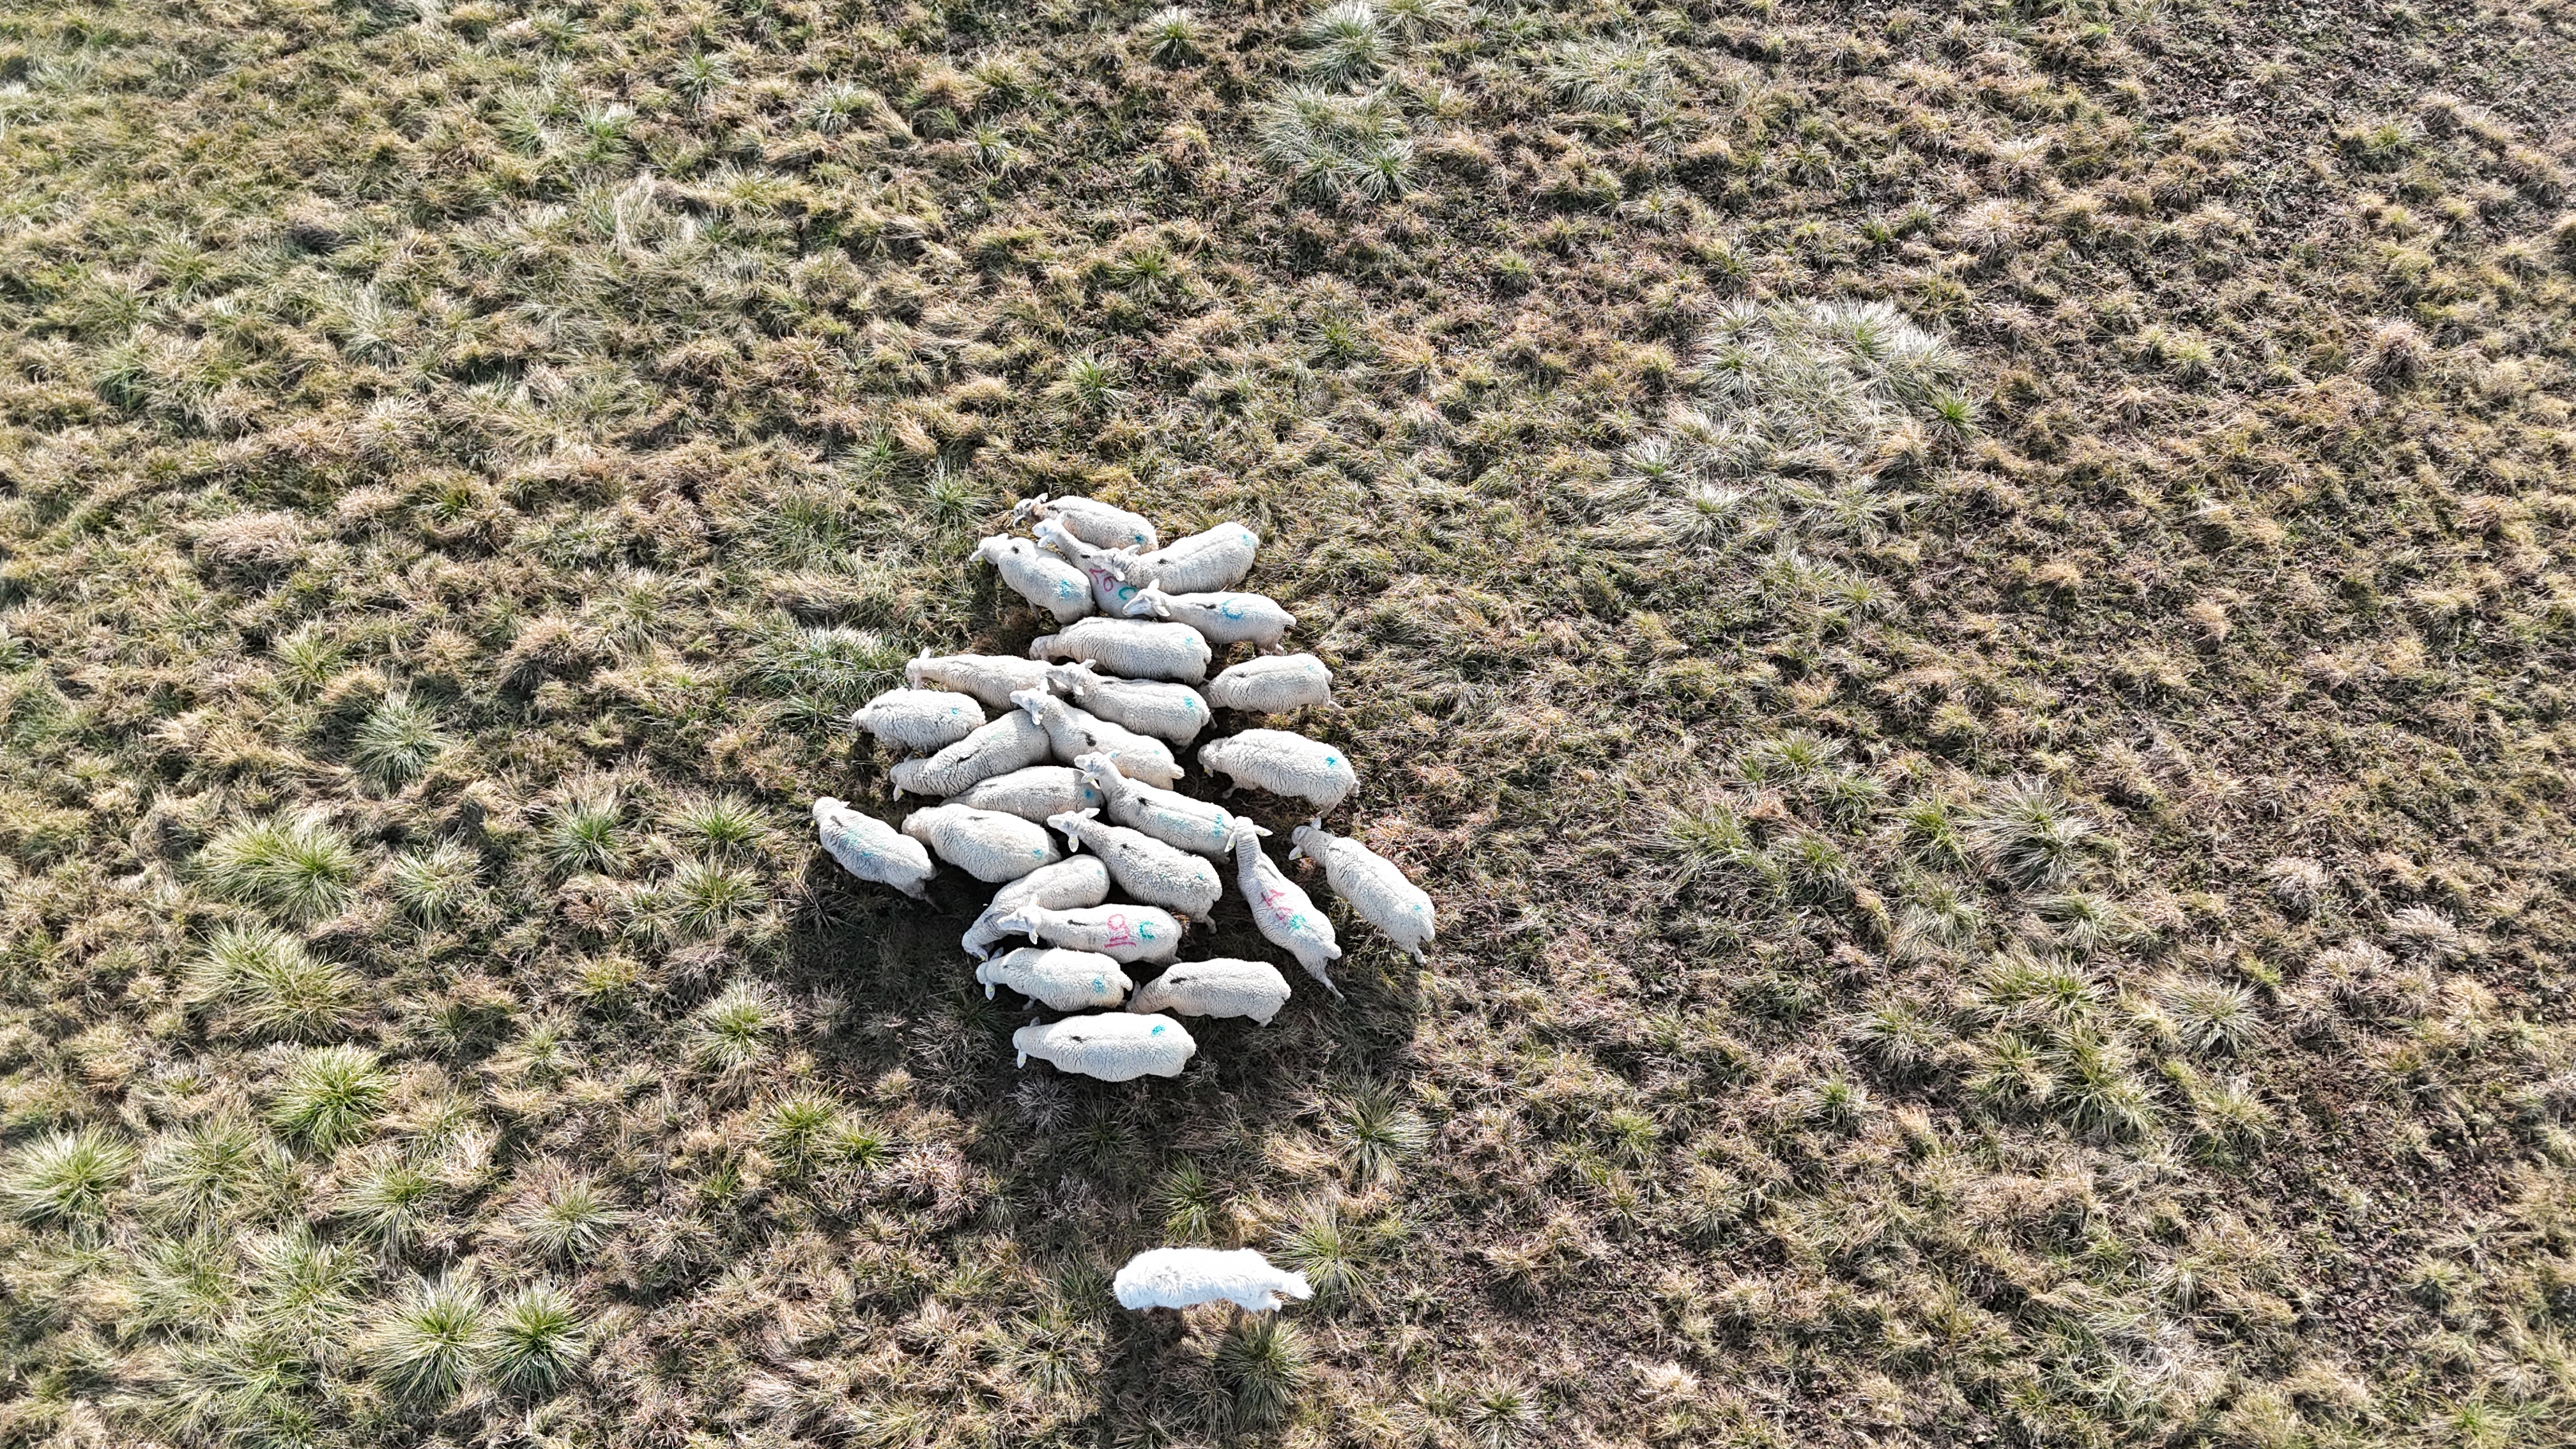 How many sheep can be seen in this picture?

25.